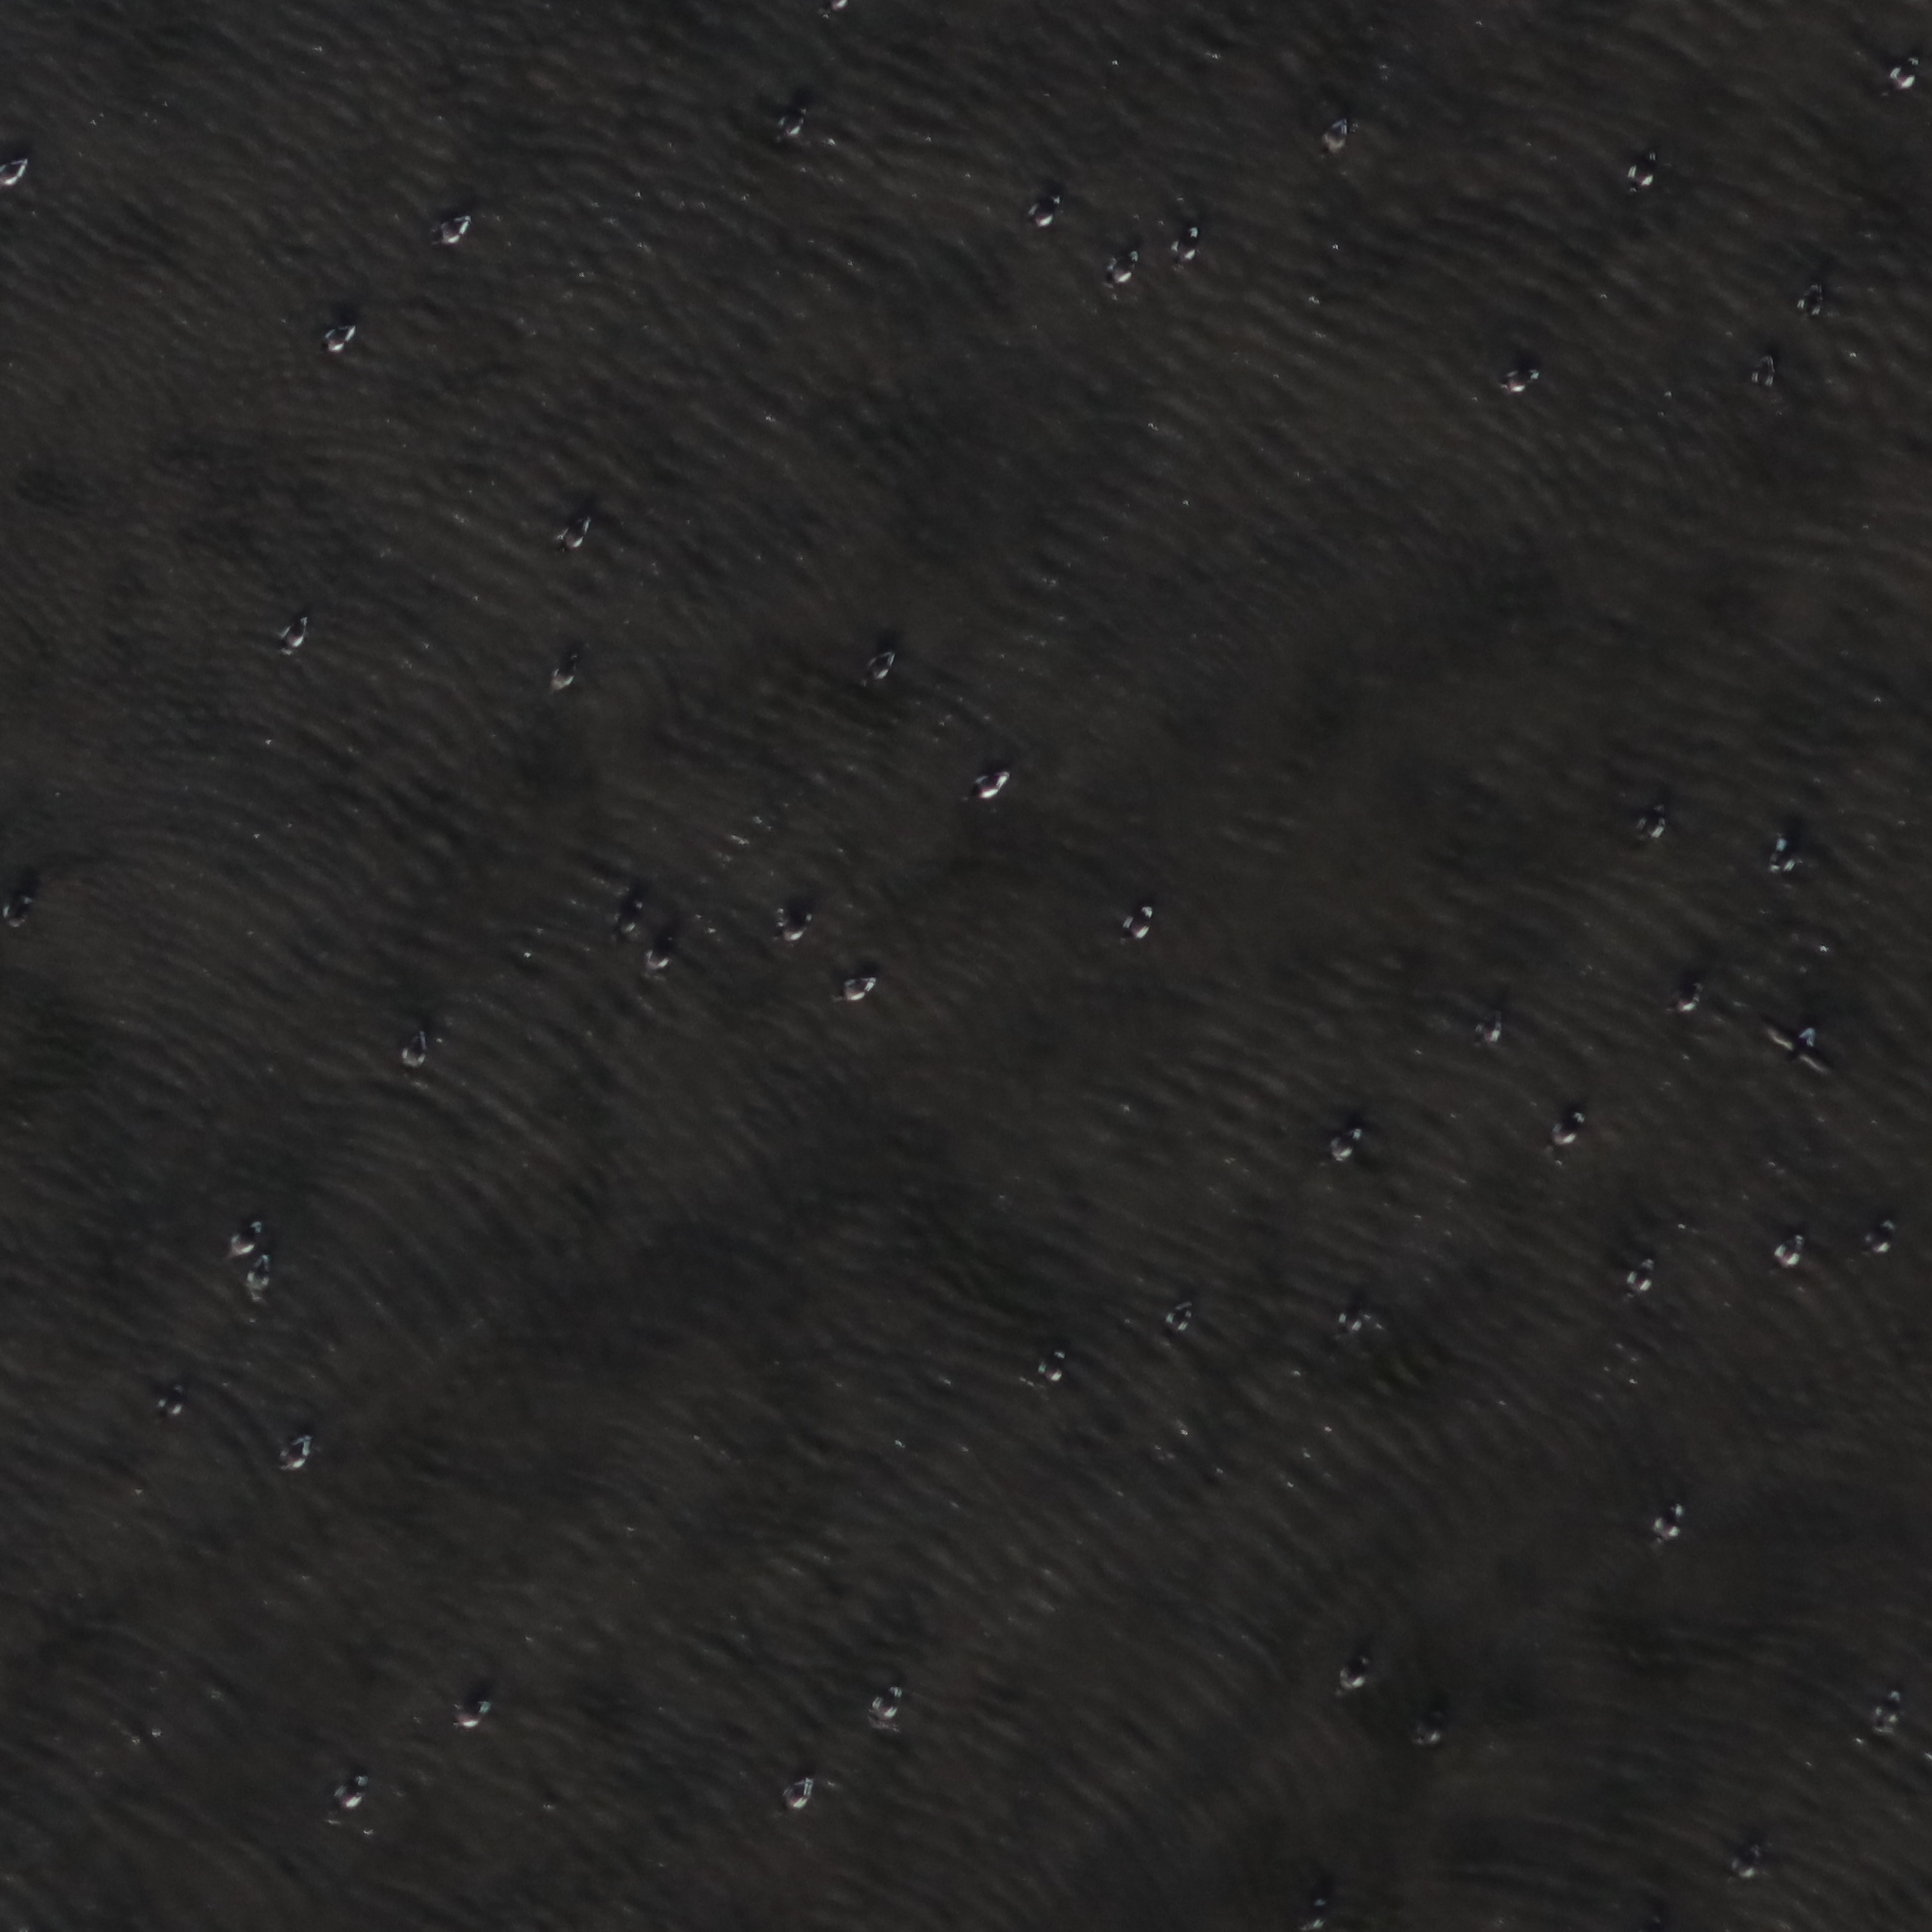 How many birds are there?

53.